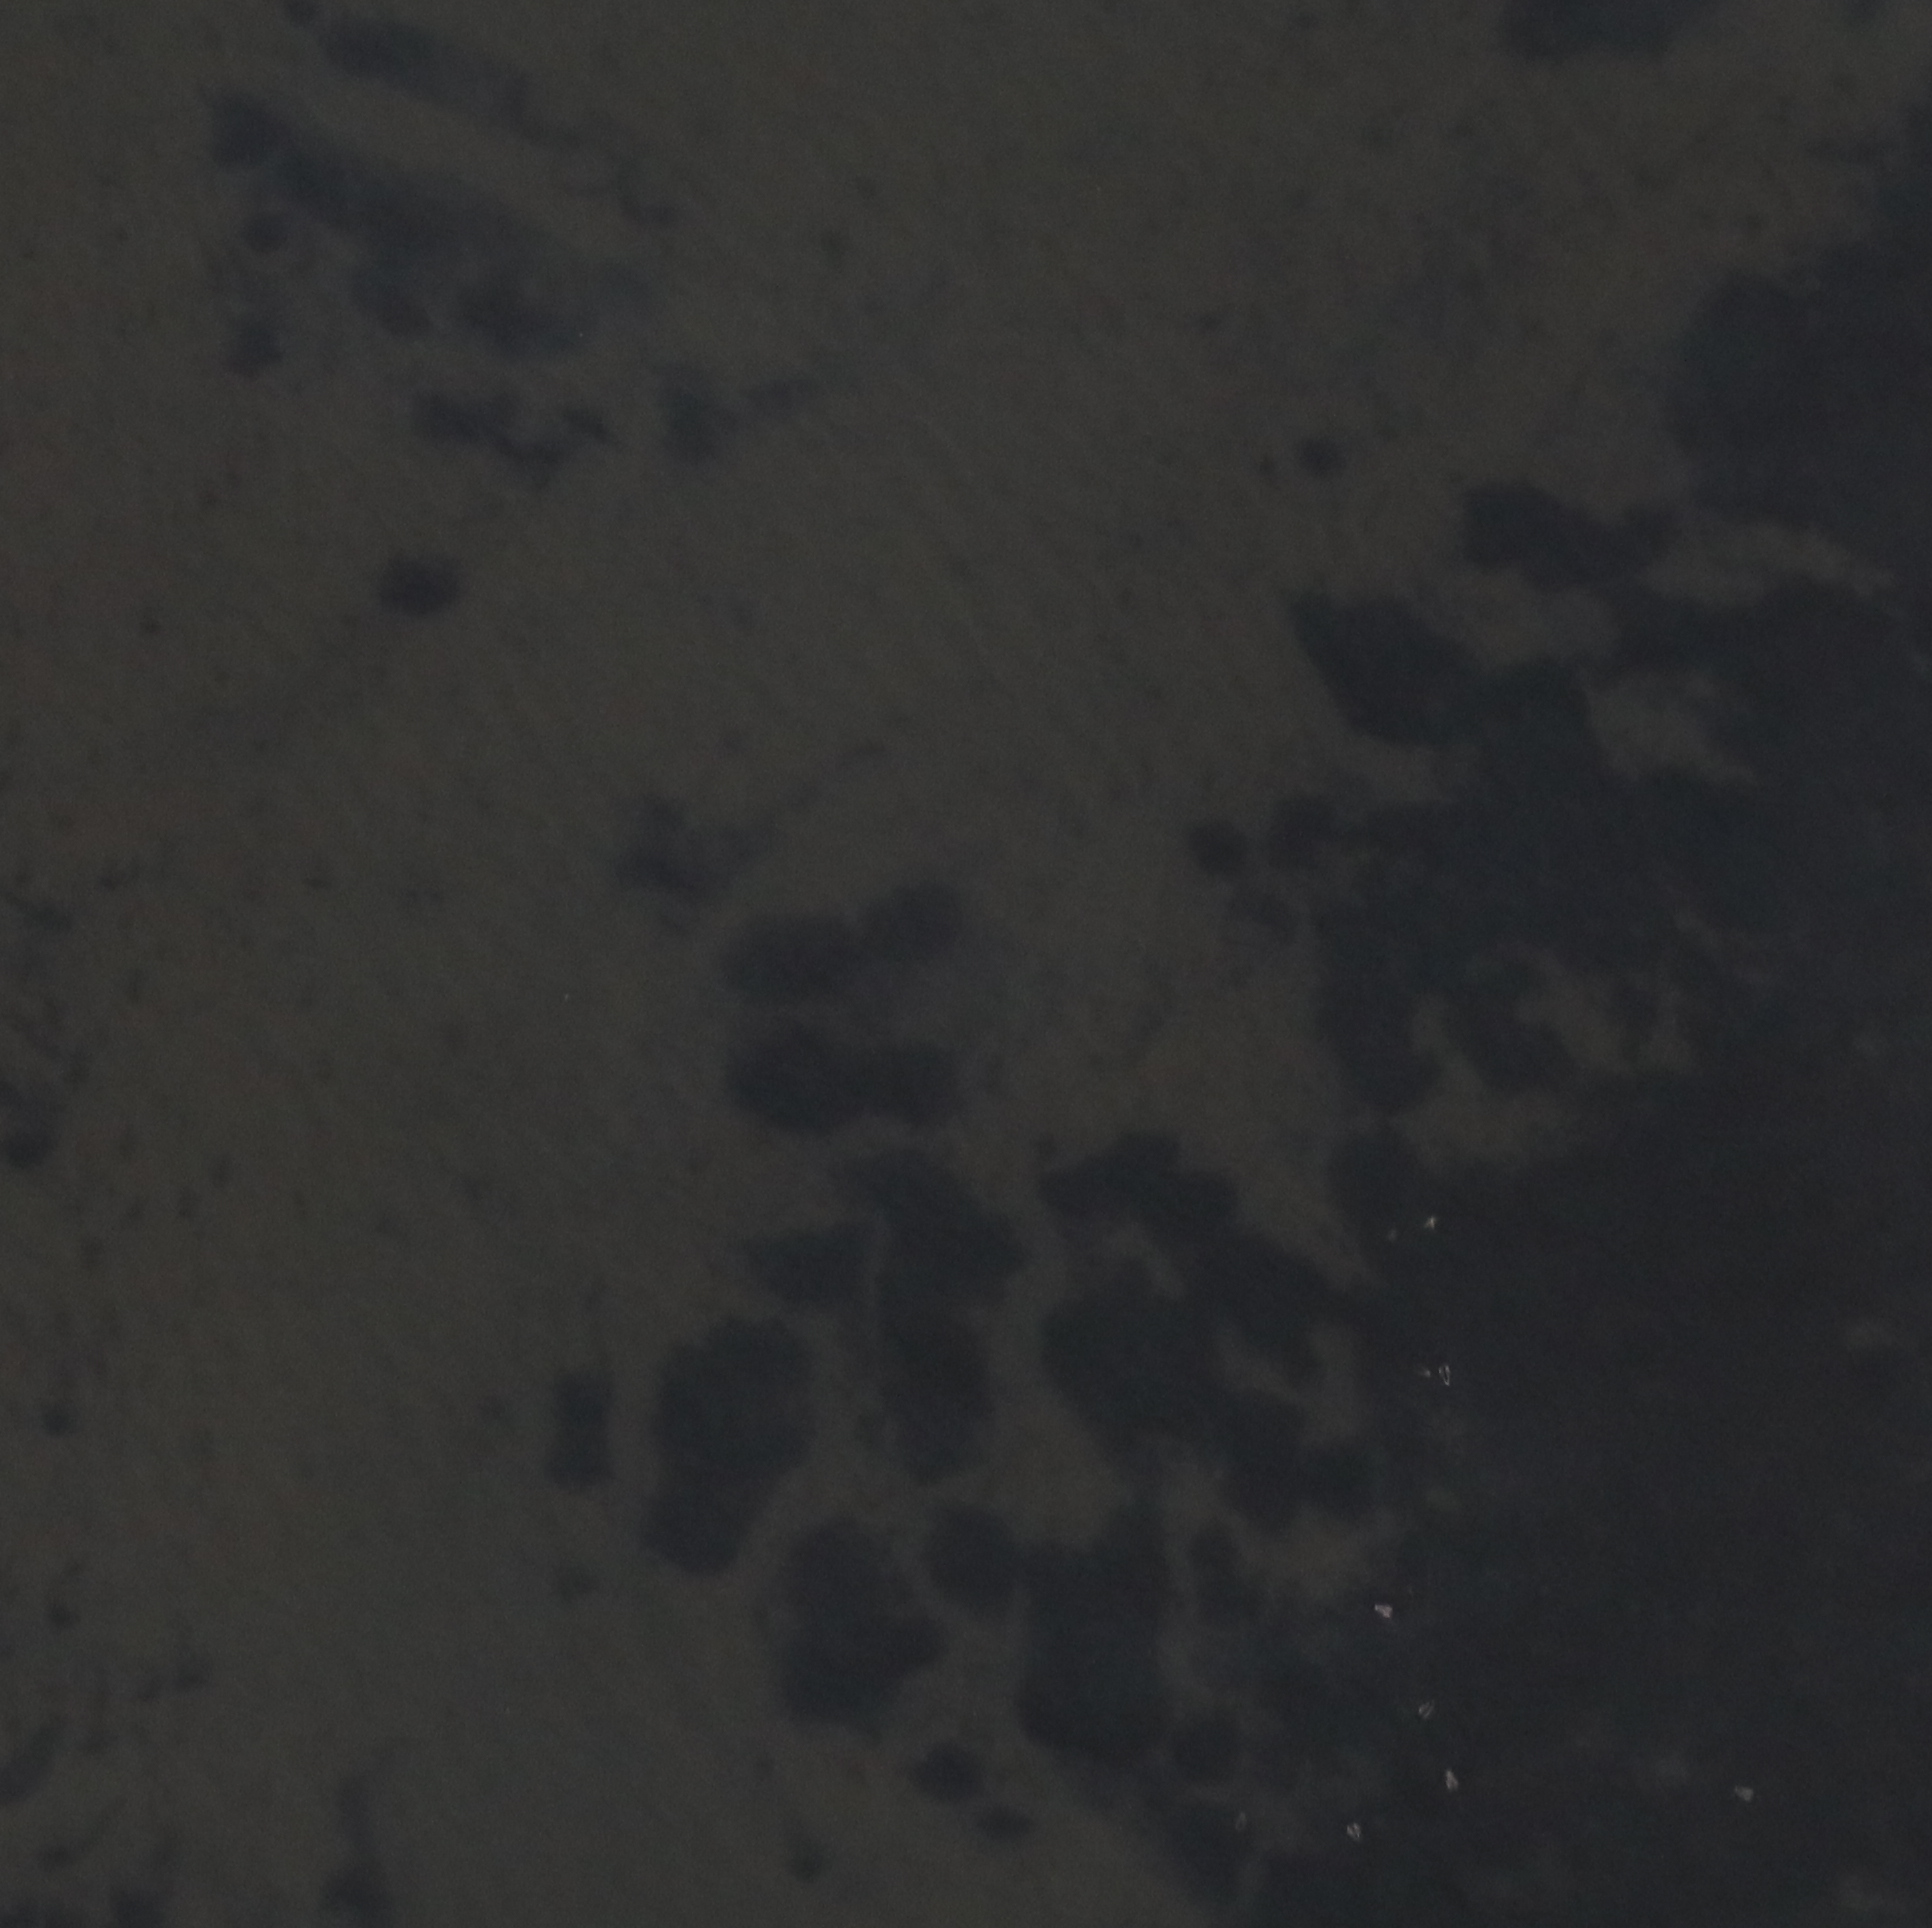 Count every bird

10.